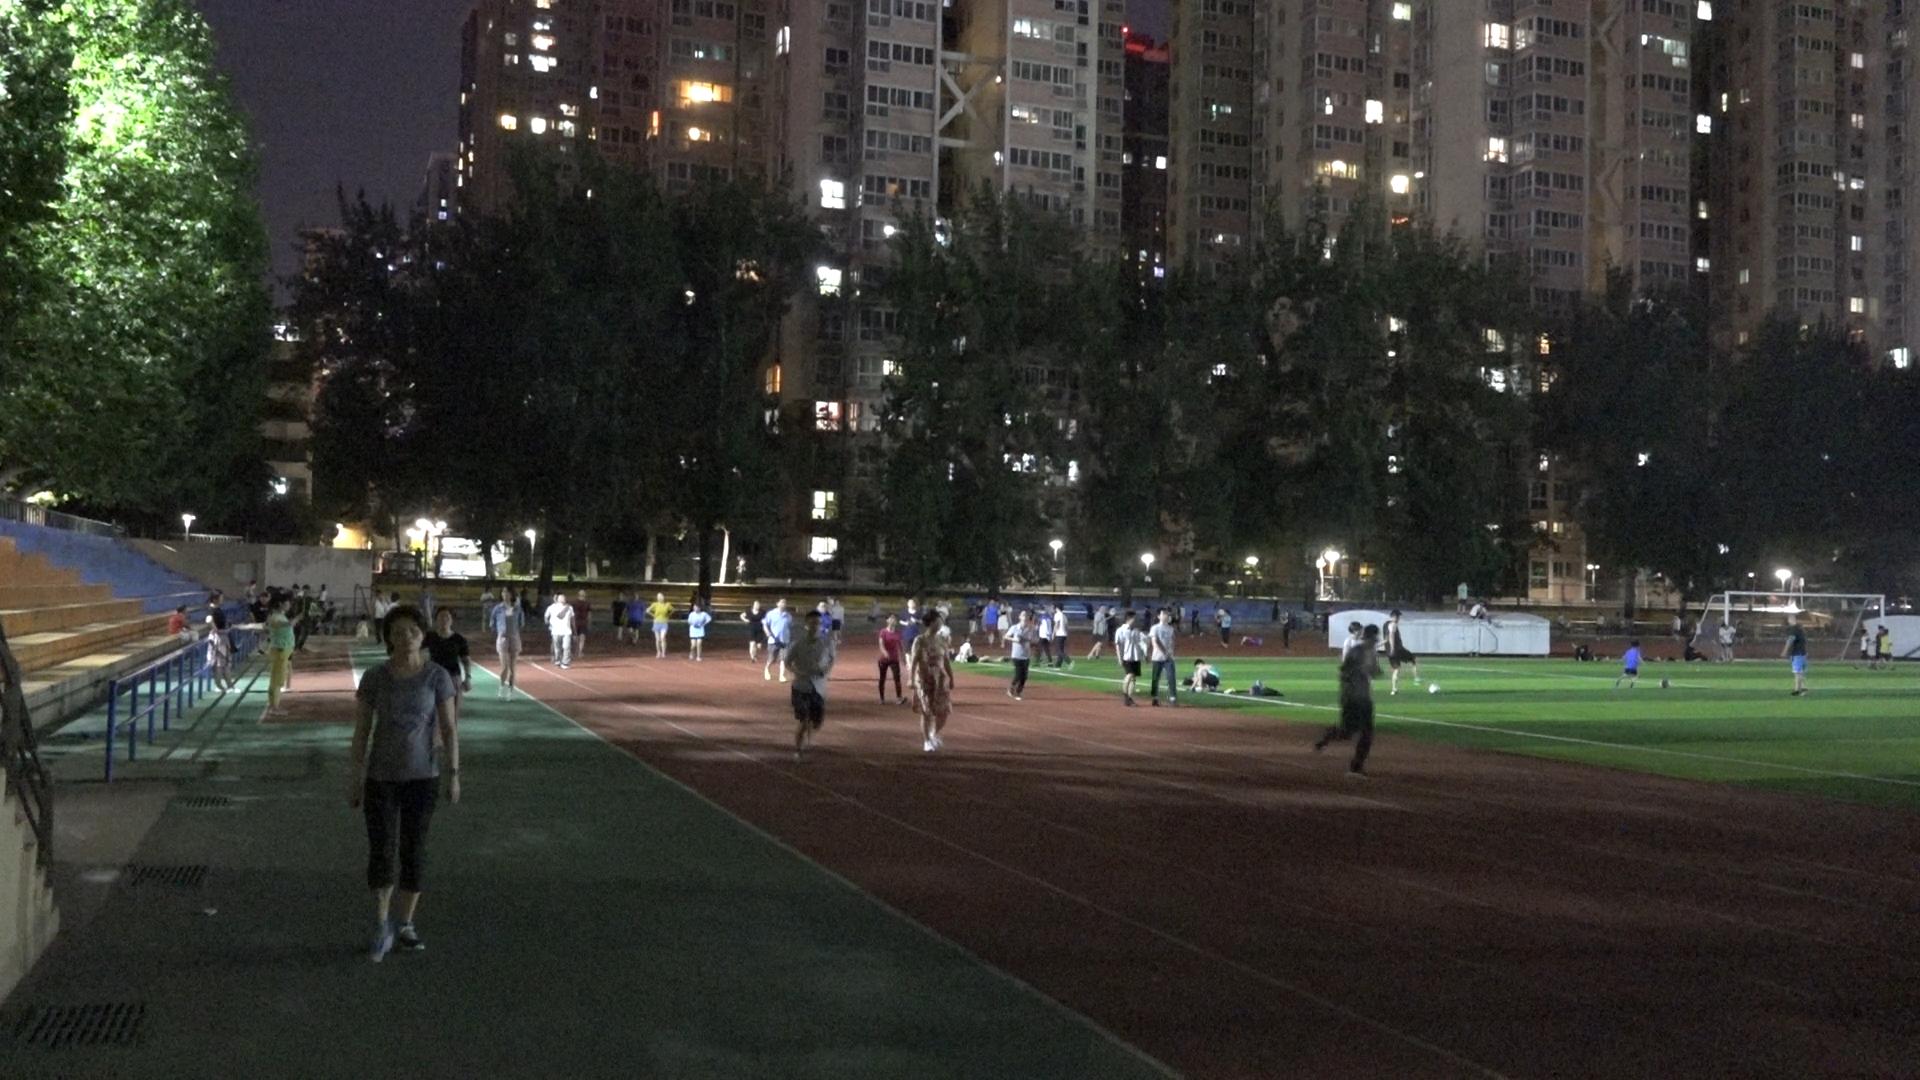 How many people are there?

85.